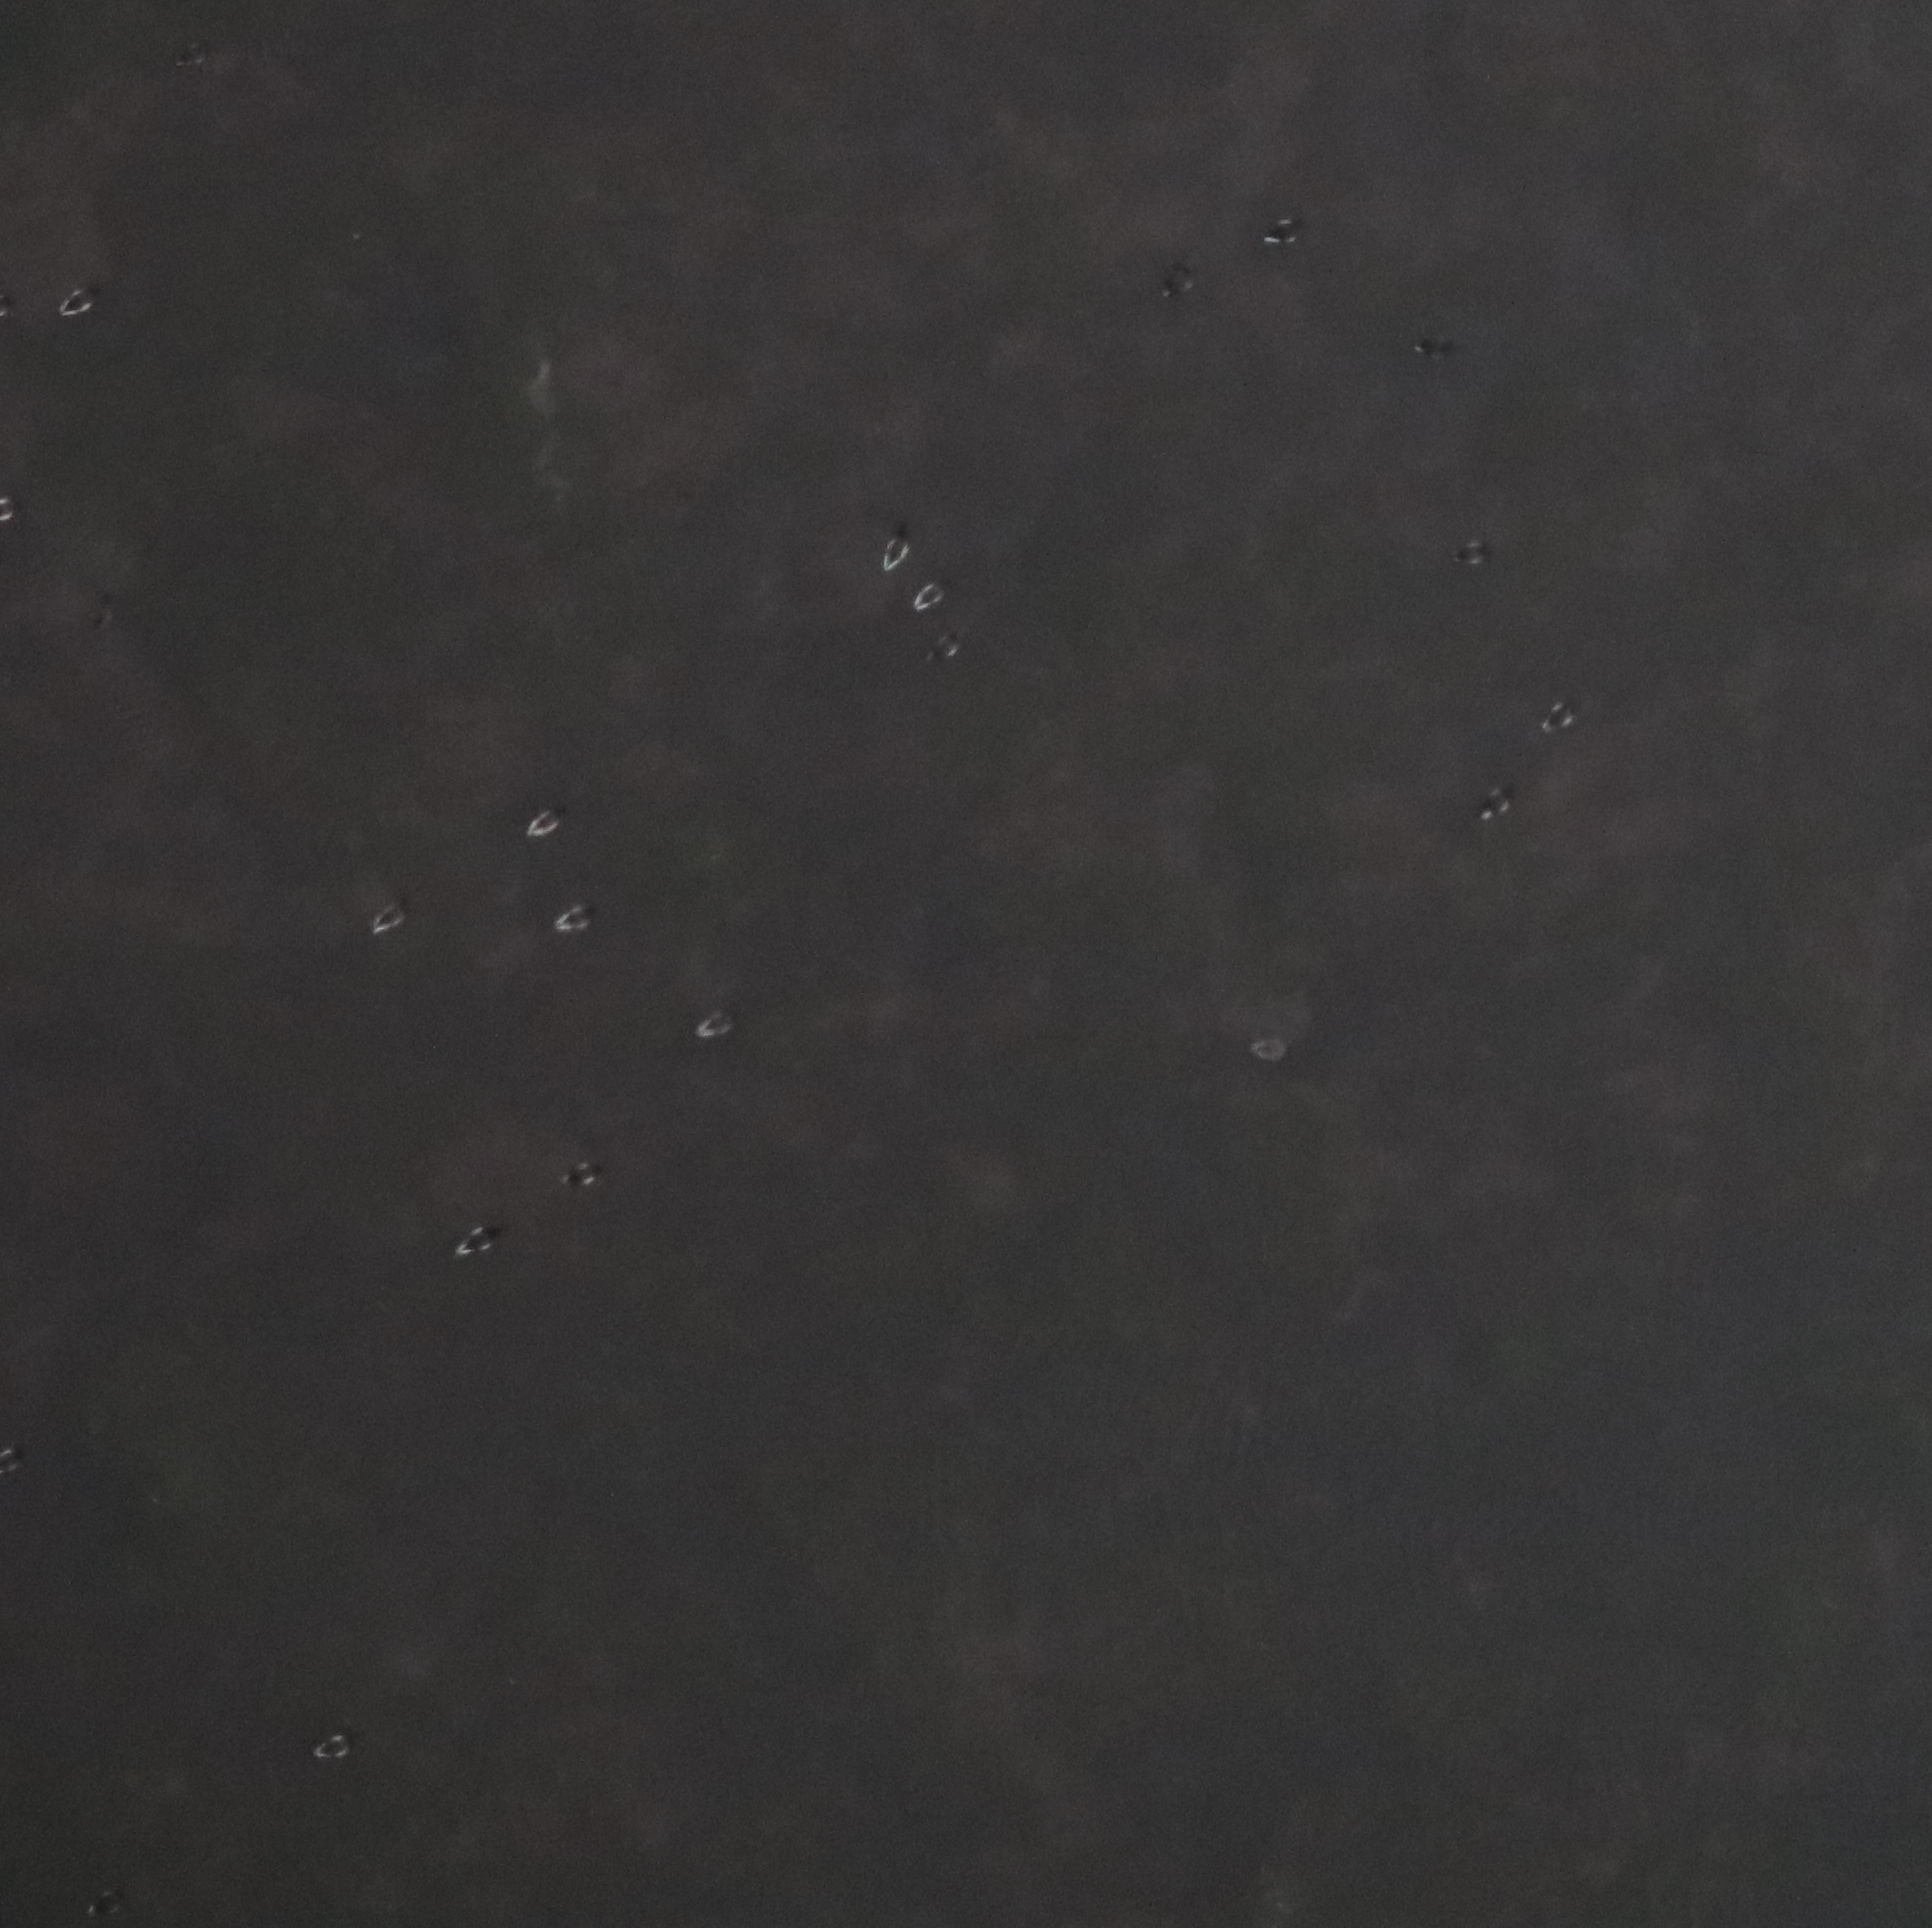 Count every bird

23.